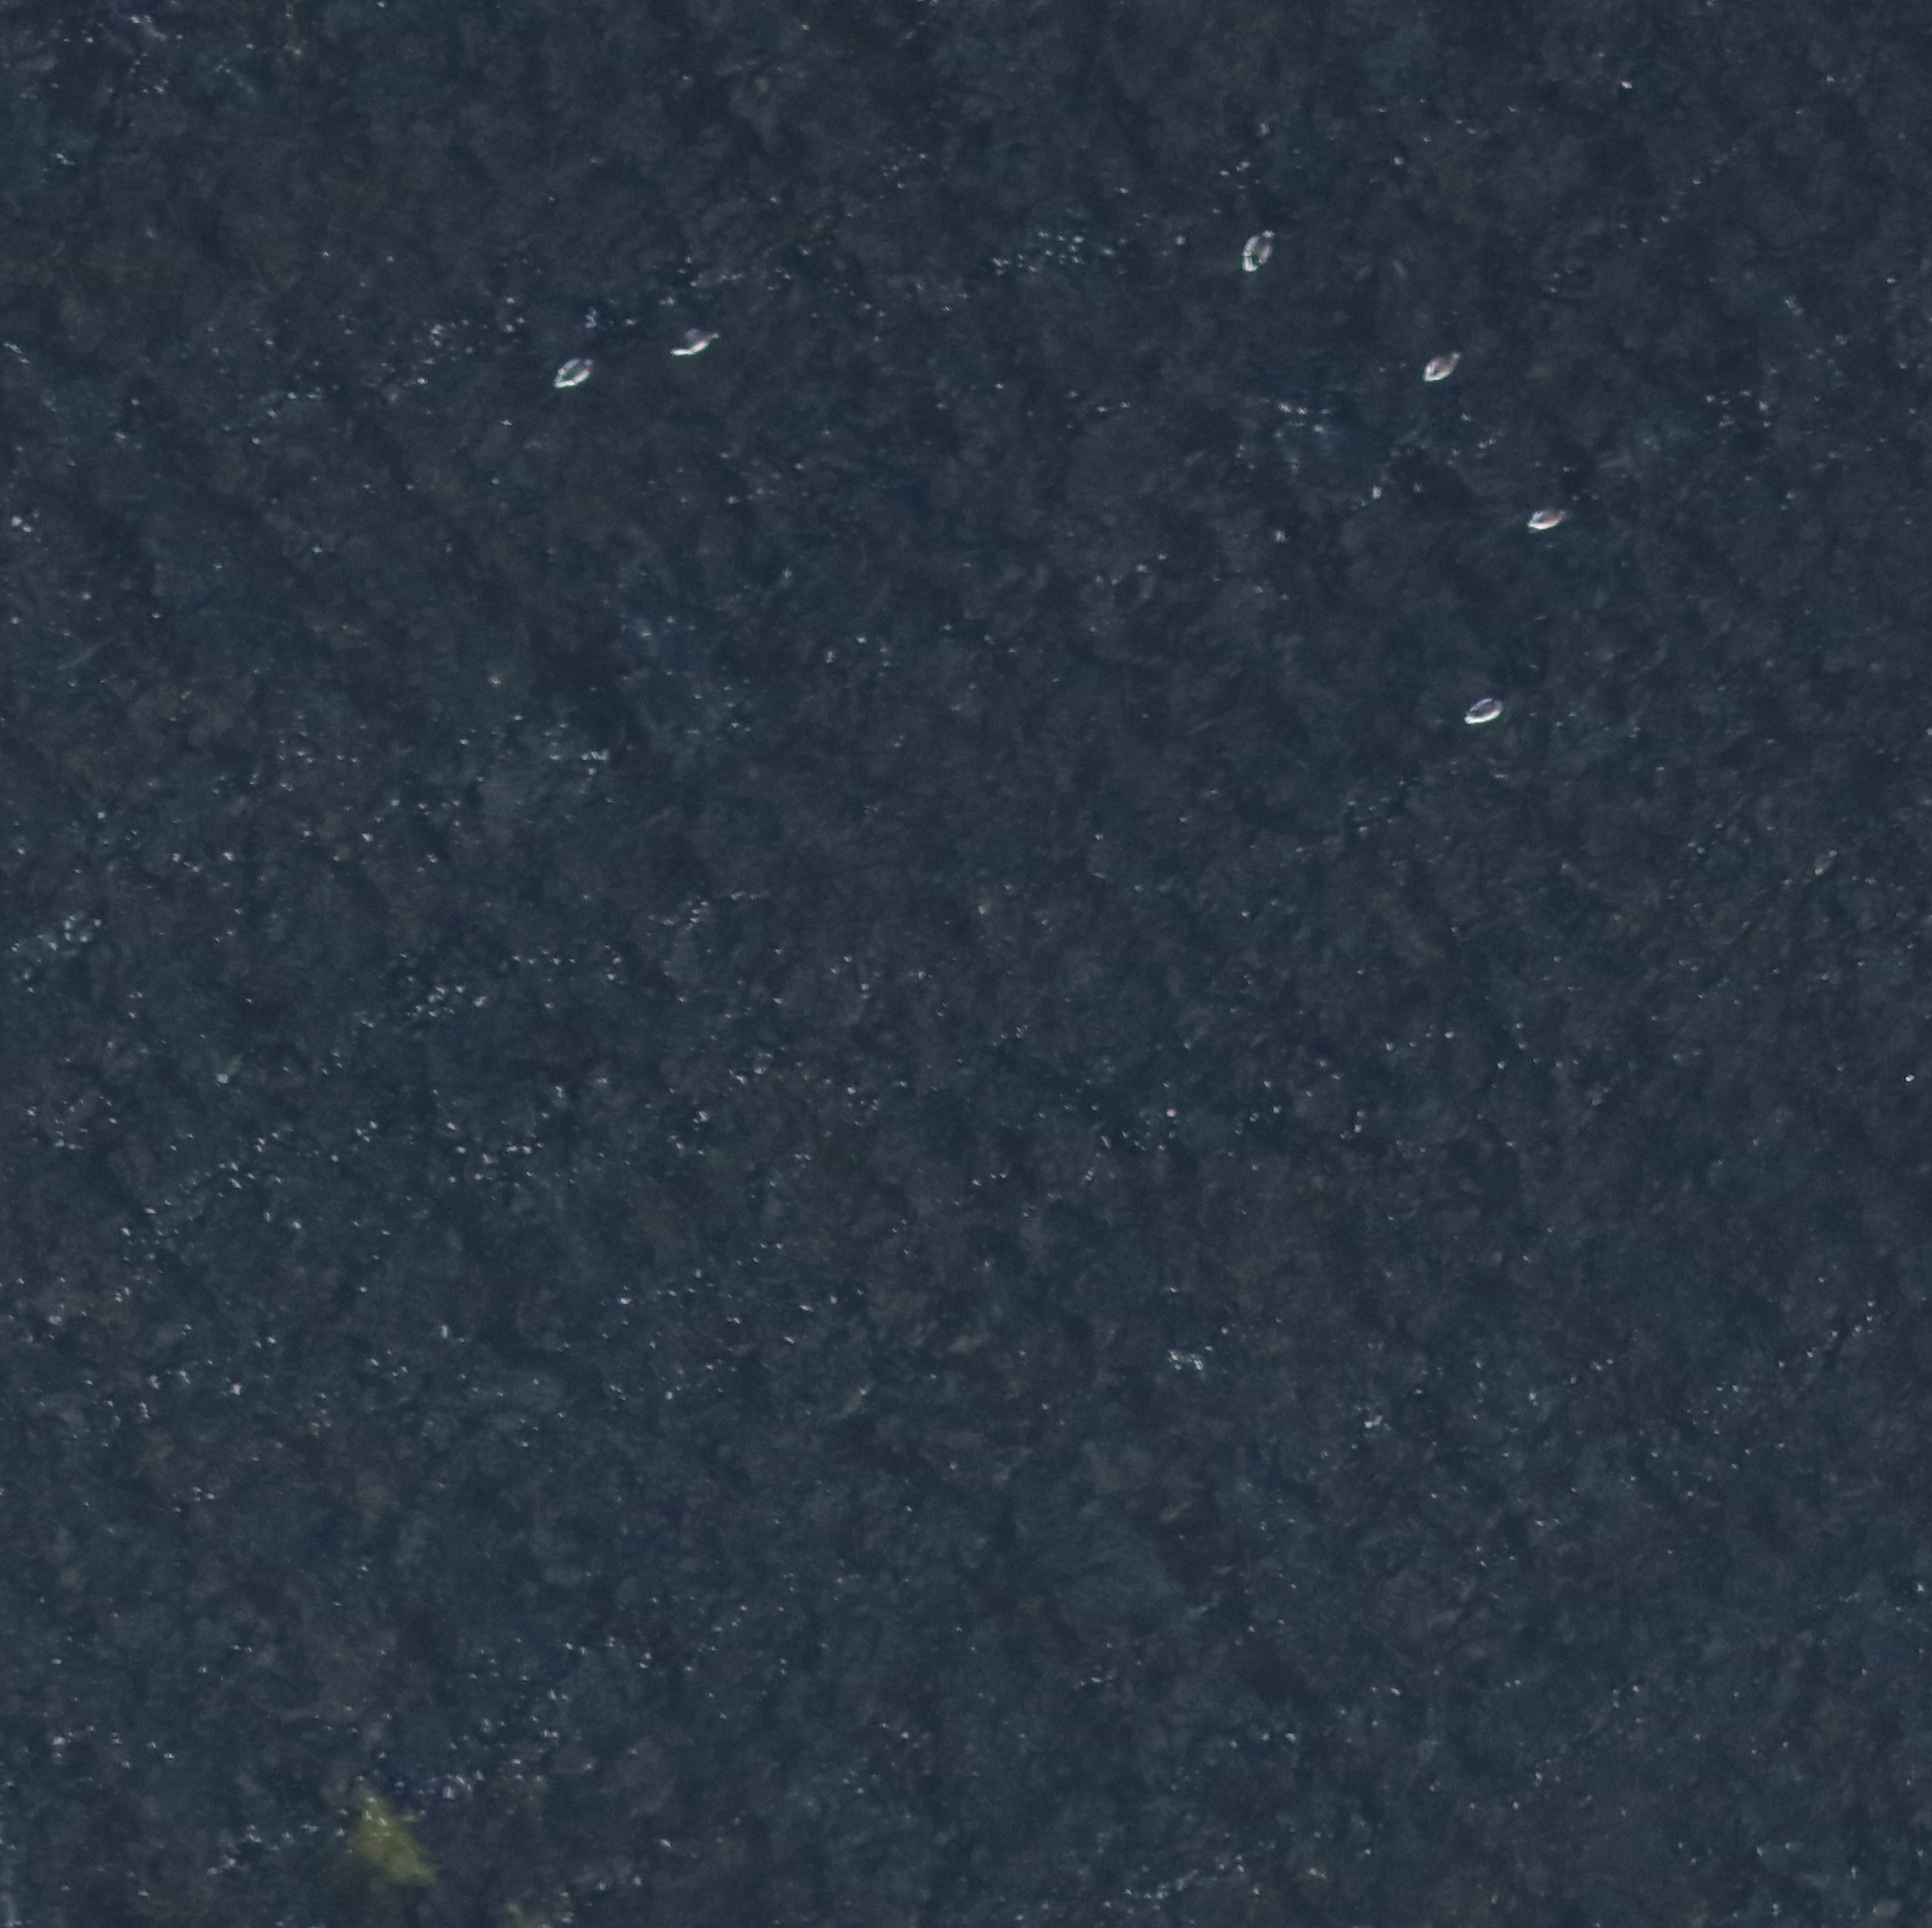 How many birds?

6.